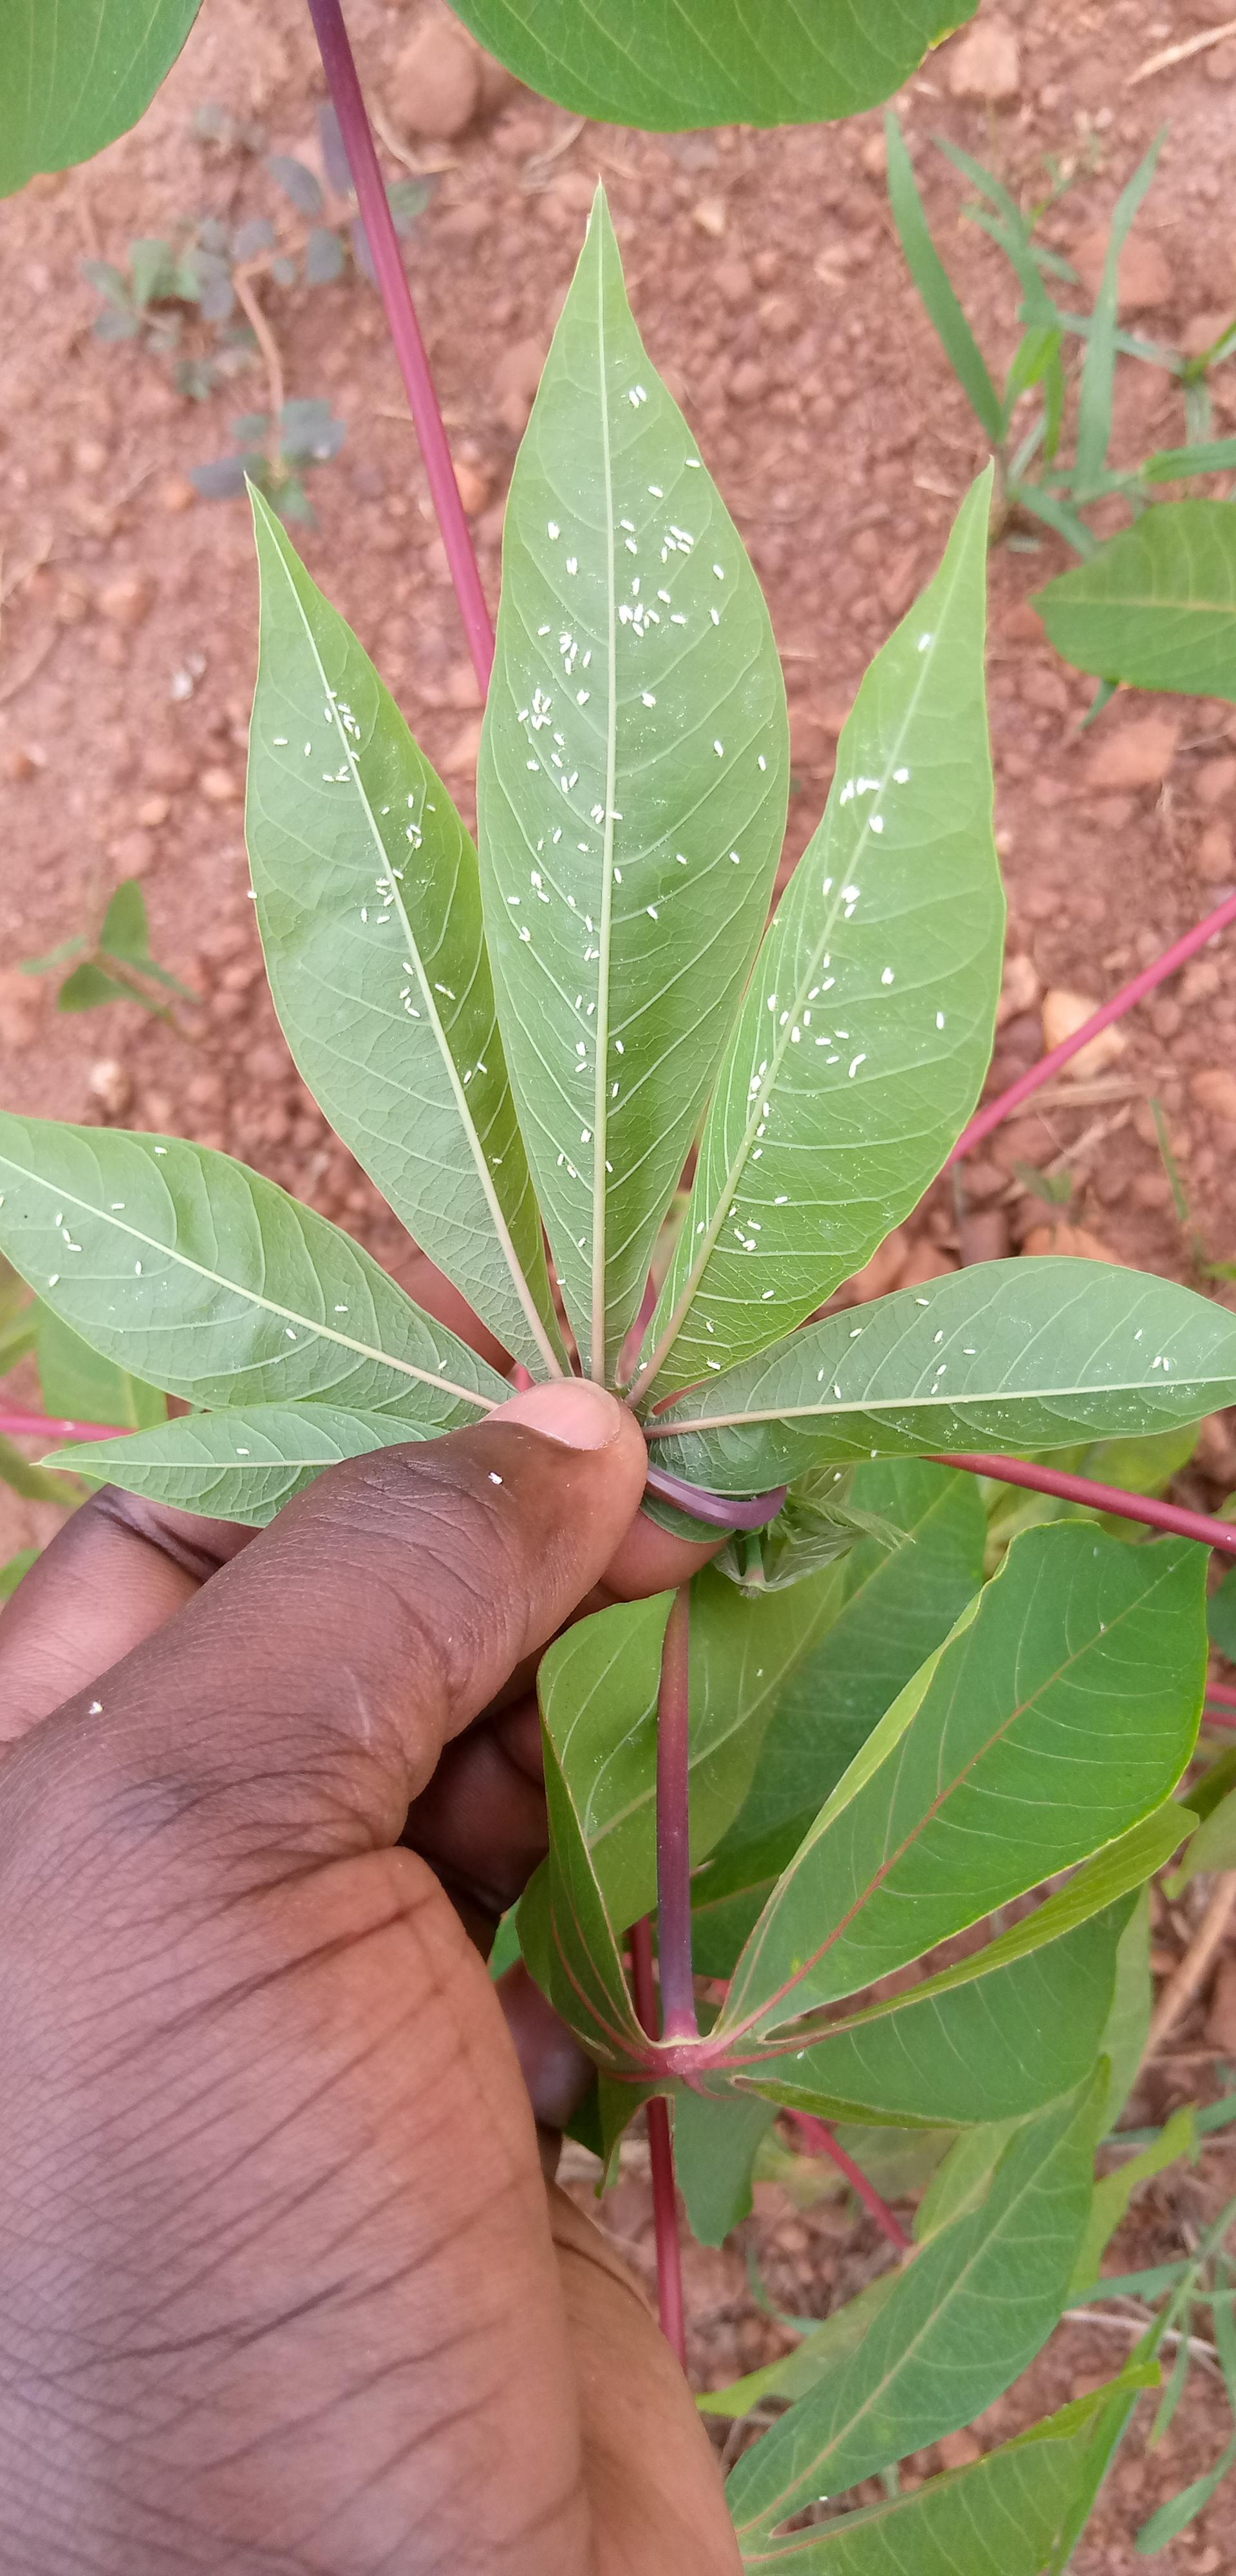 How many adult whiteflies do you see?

191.